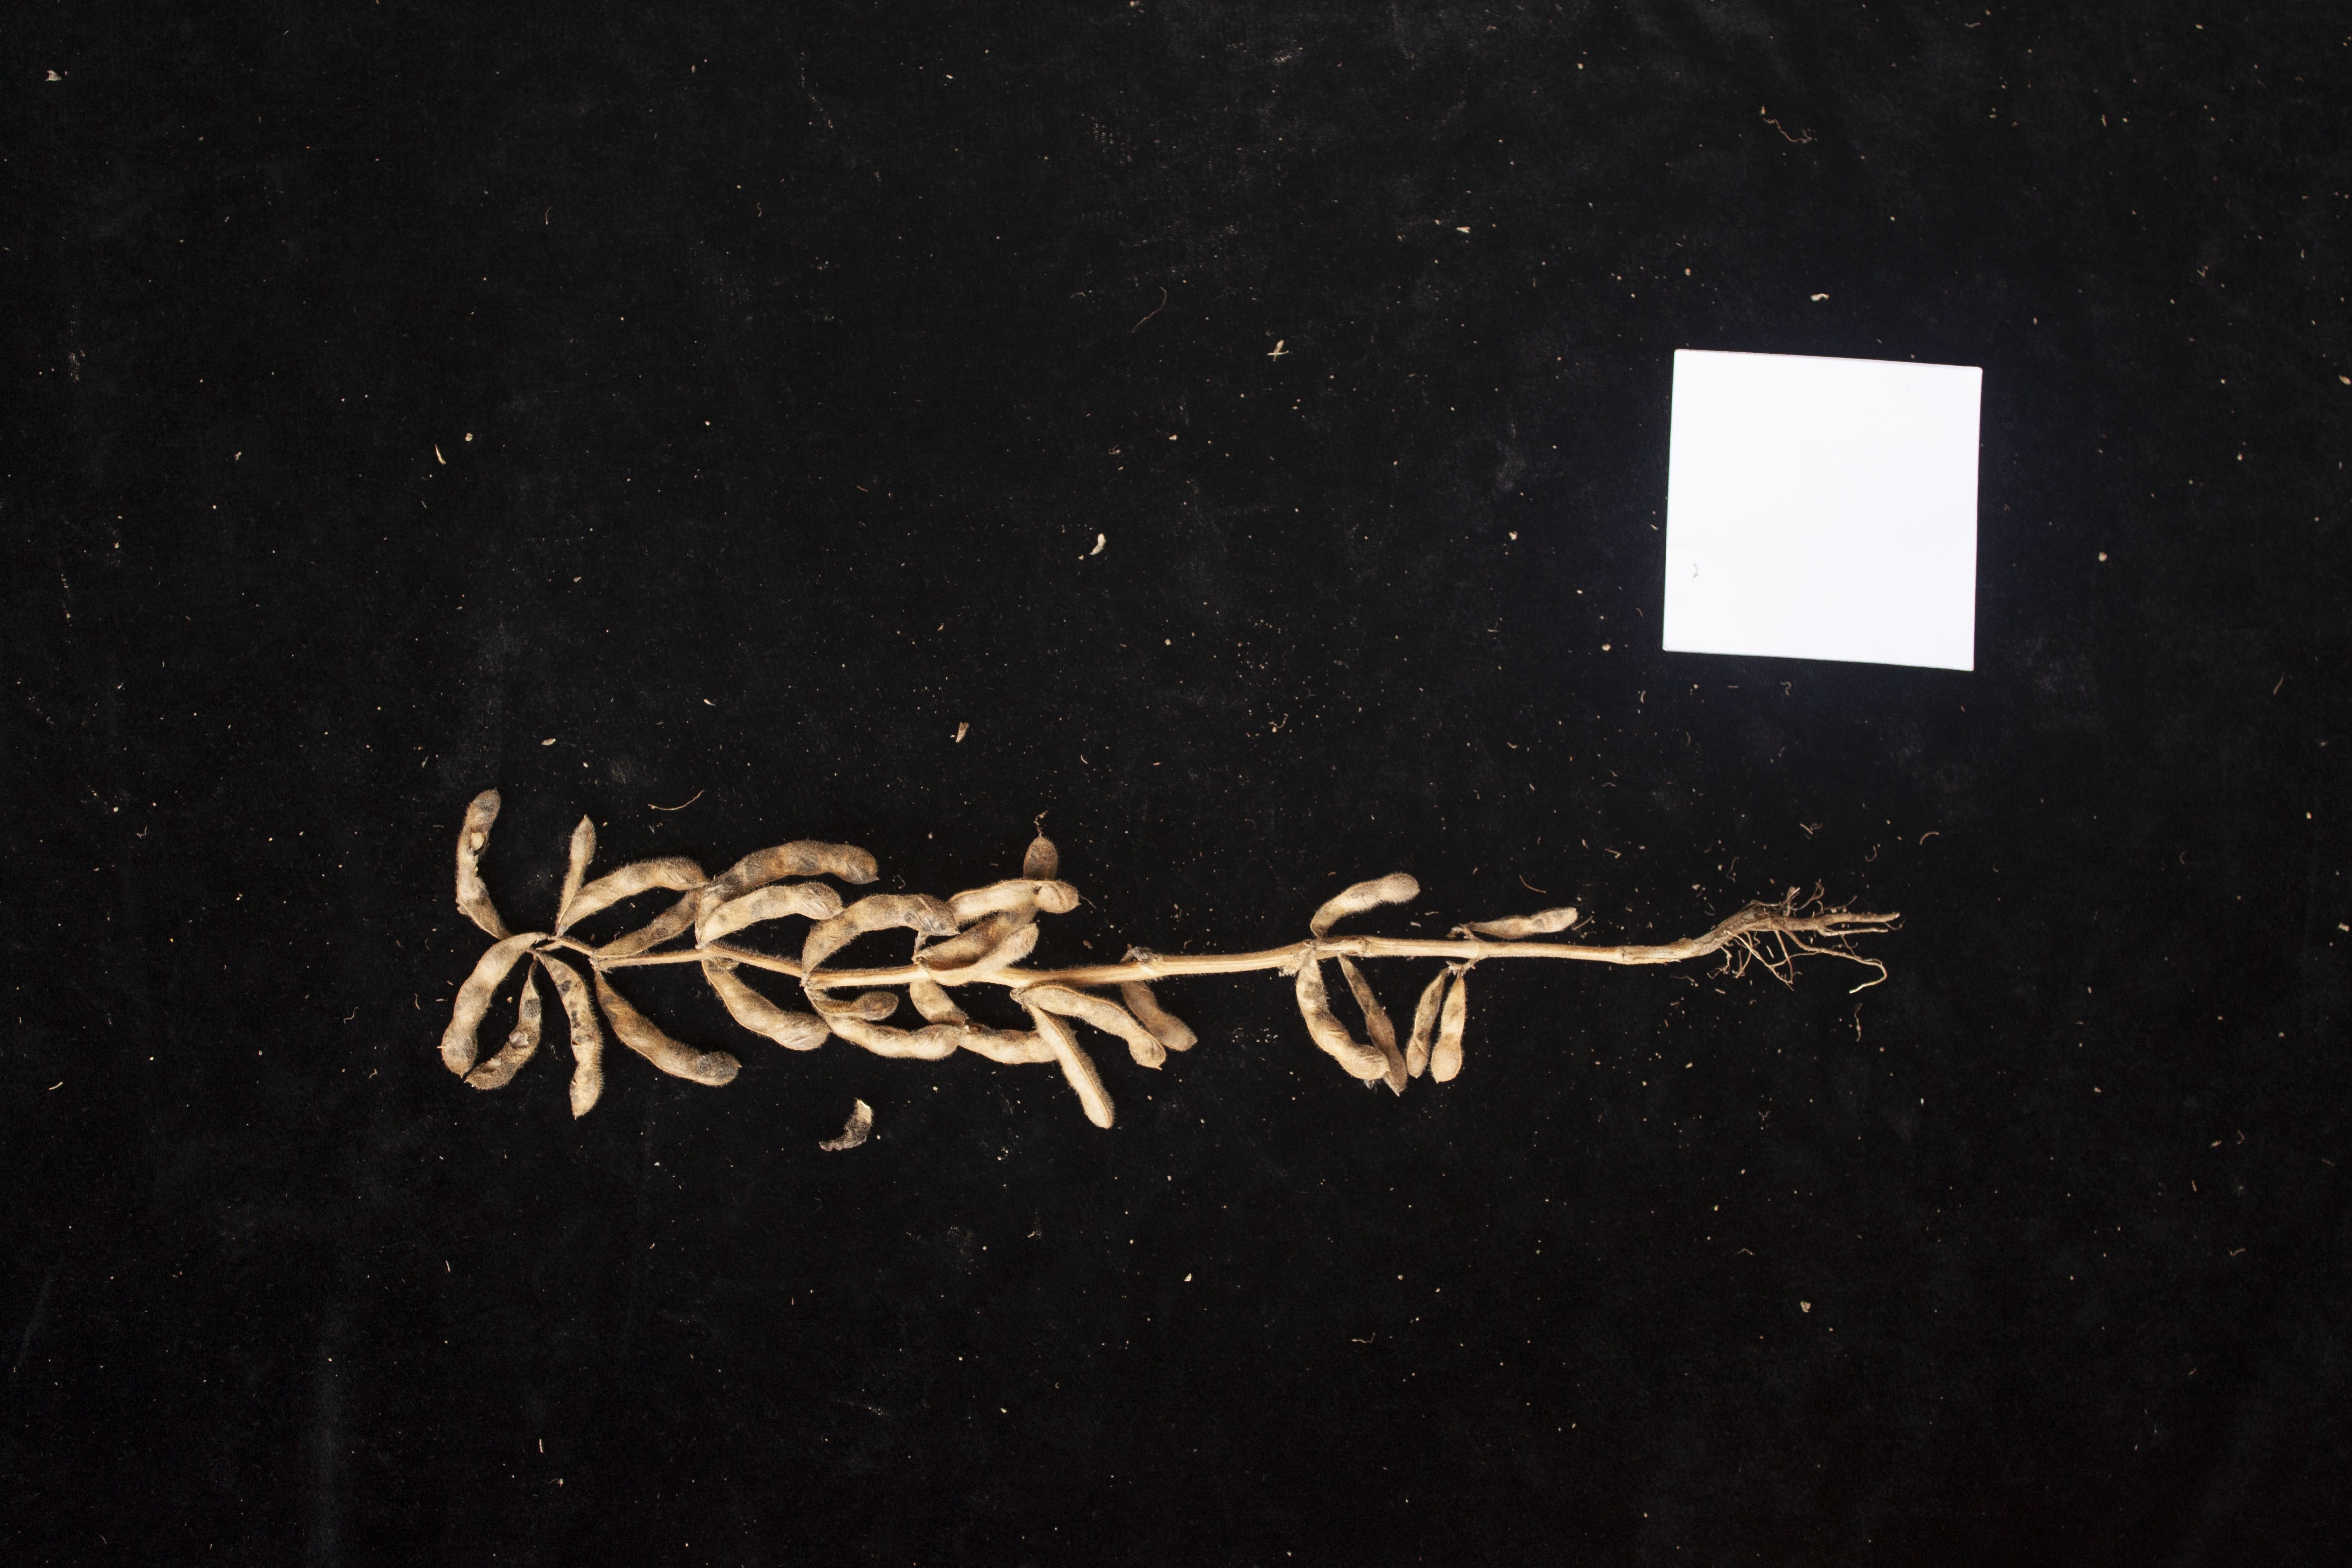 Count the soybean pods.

27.